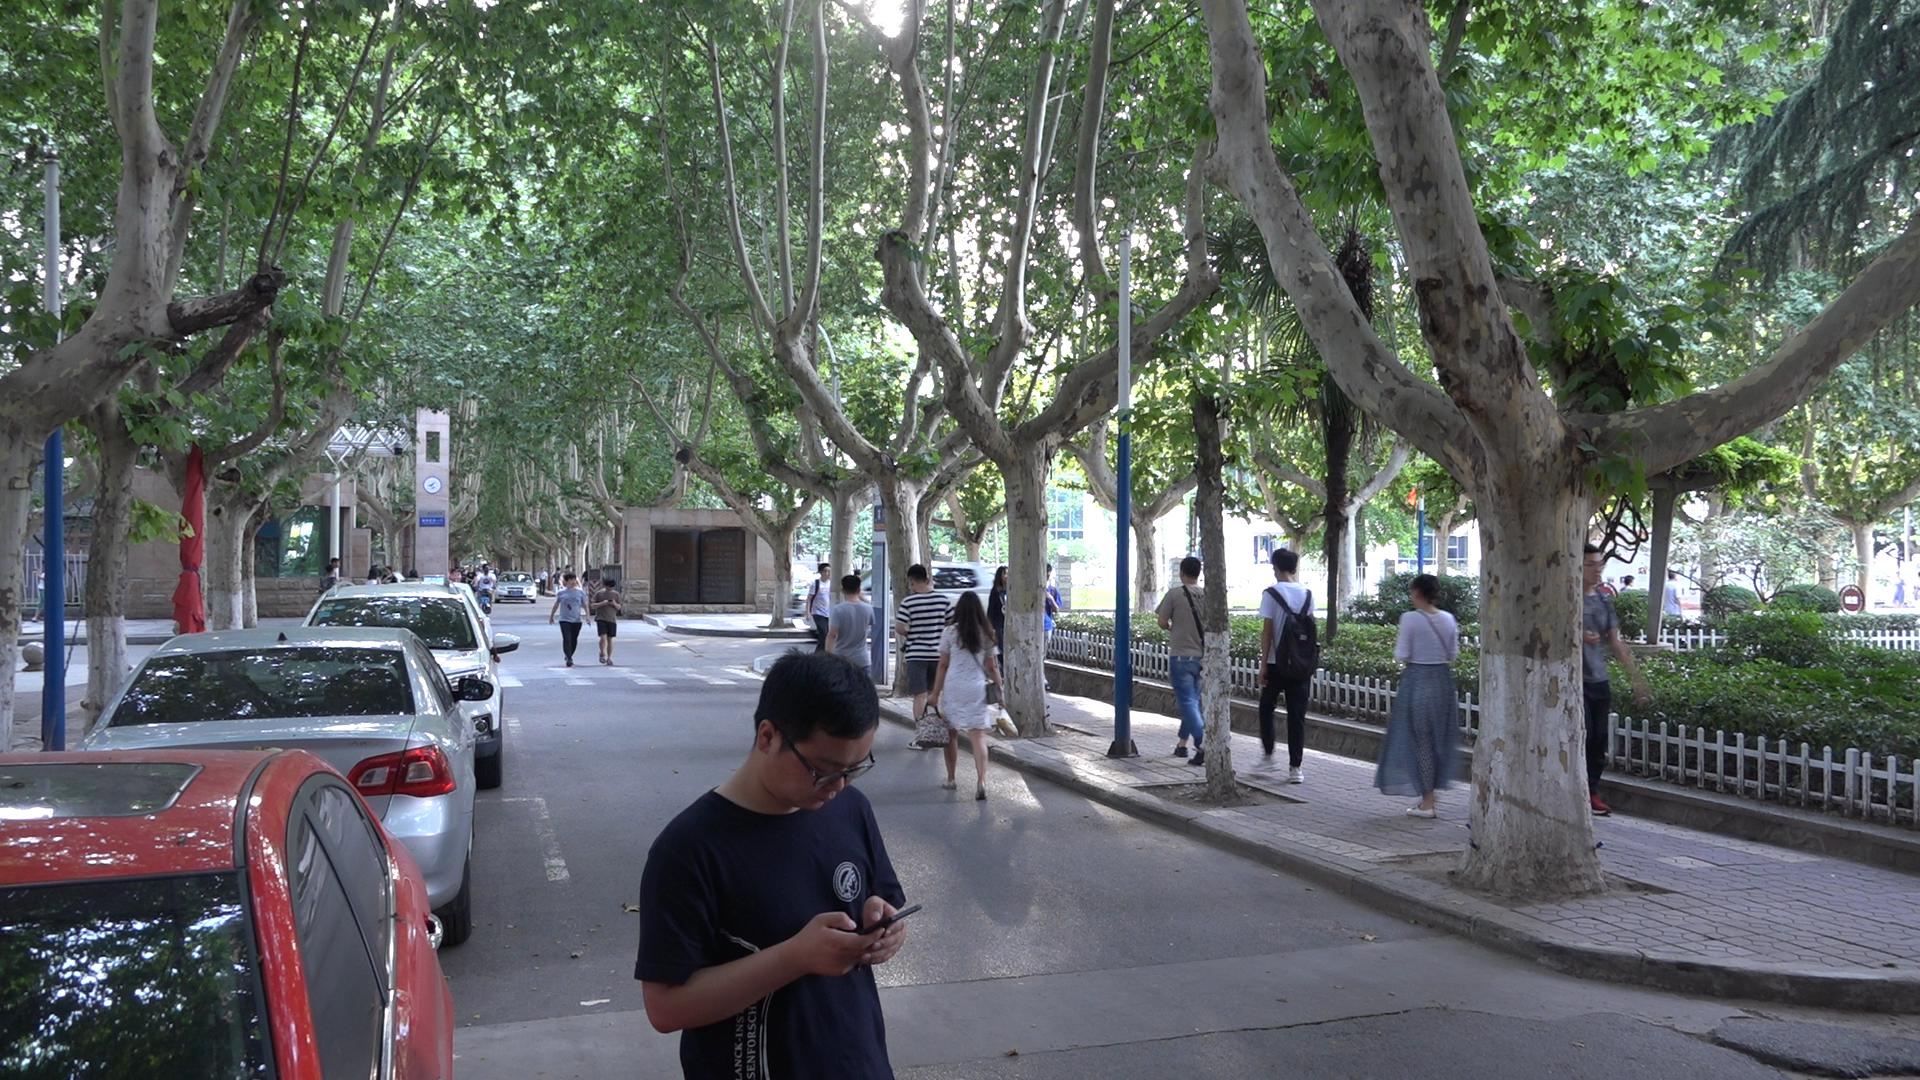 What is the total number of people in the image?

29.